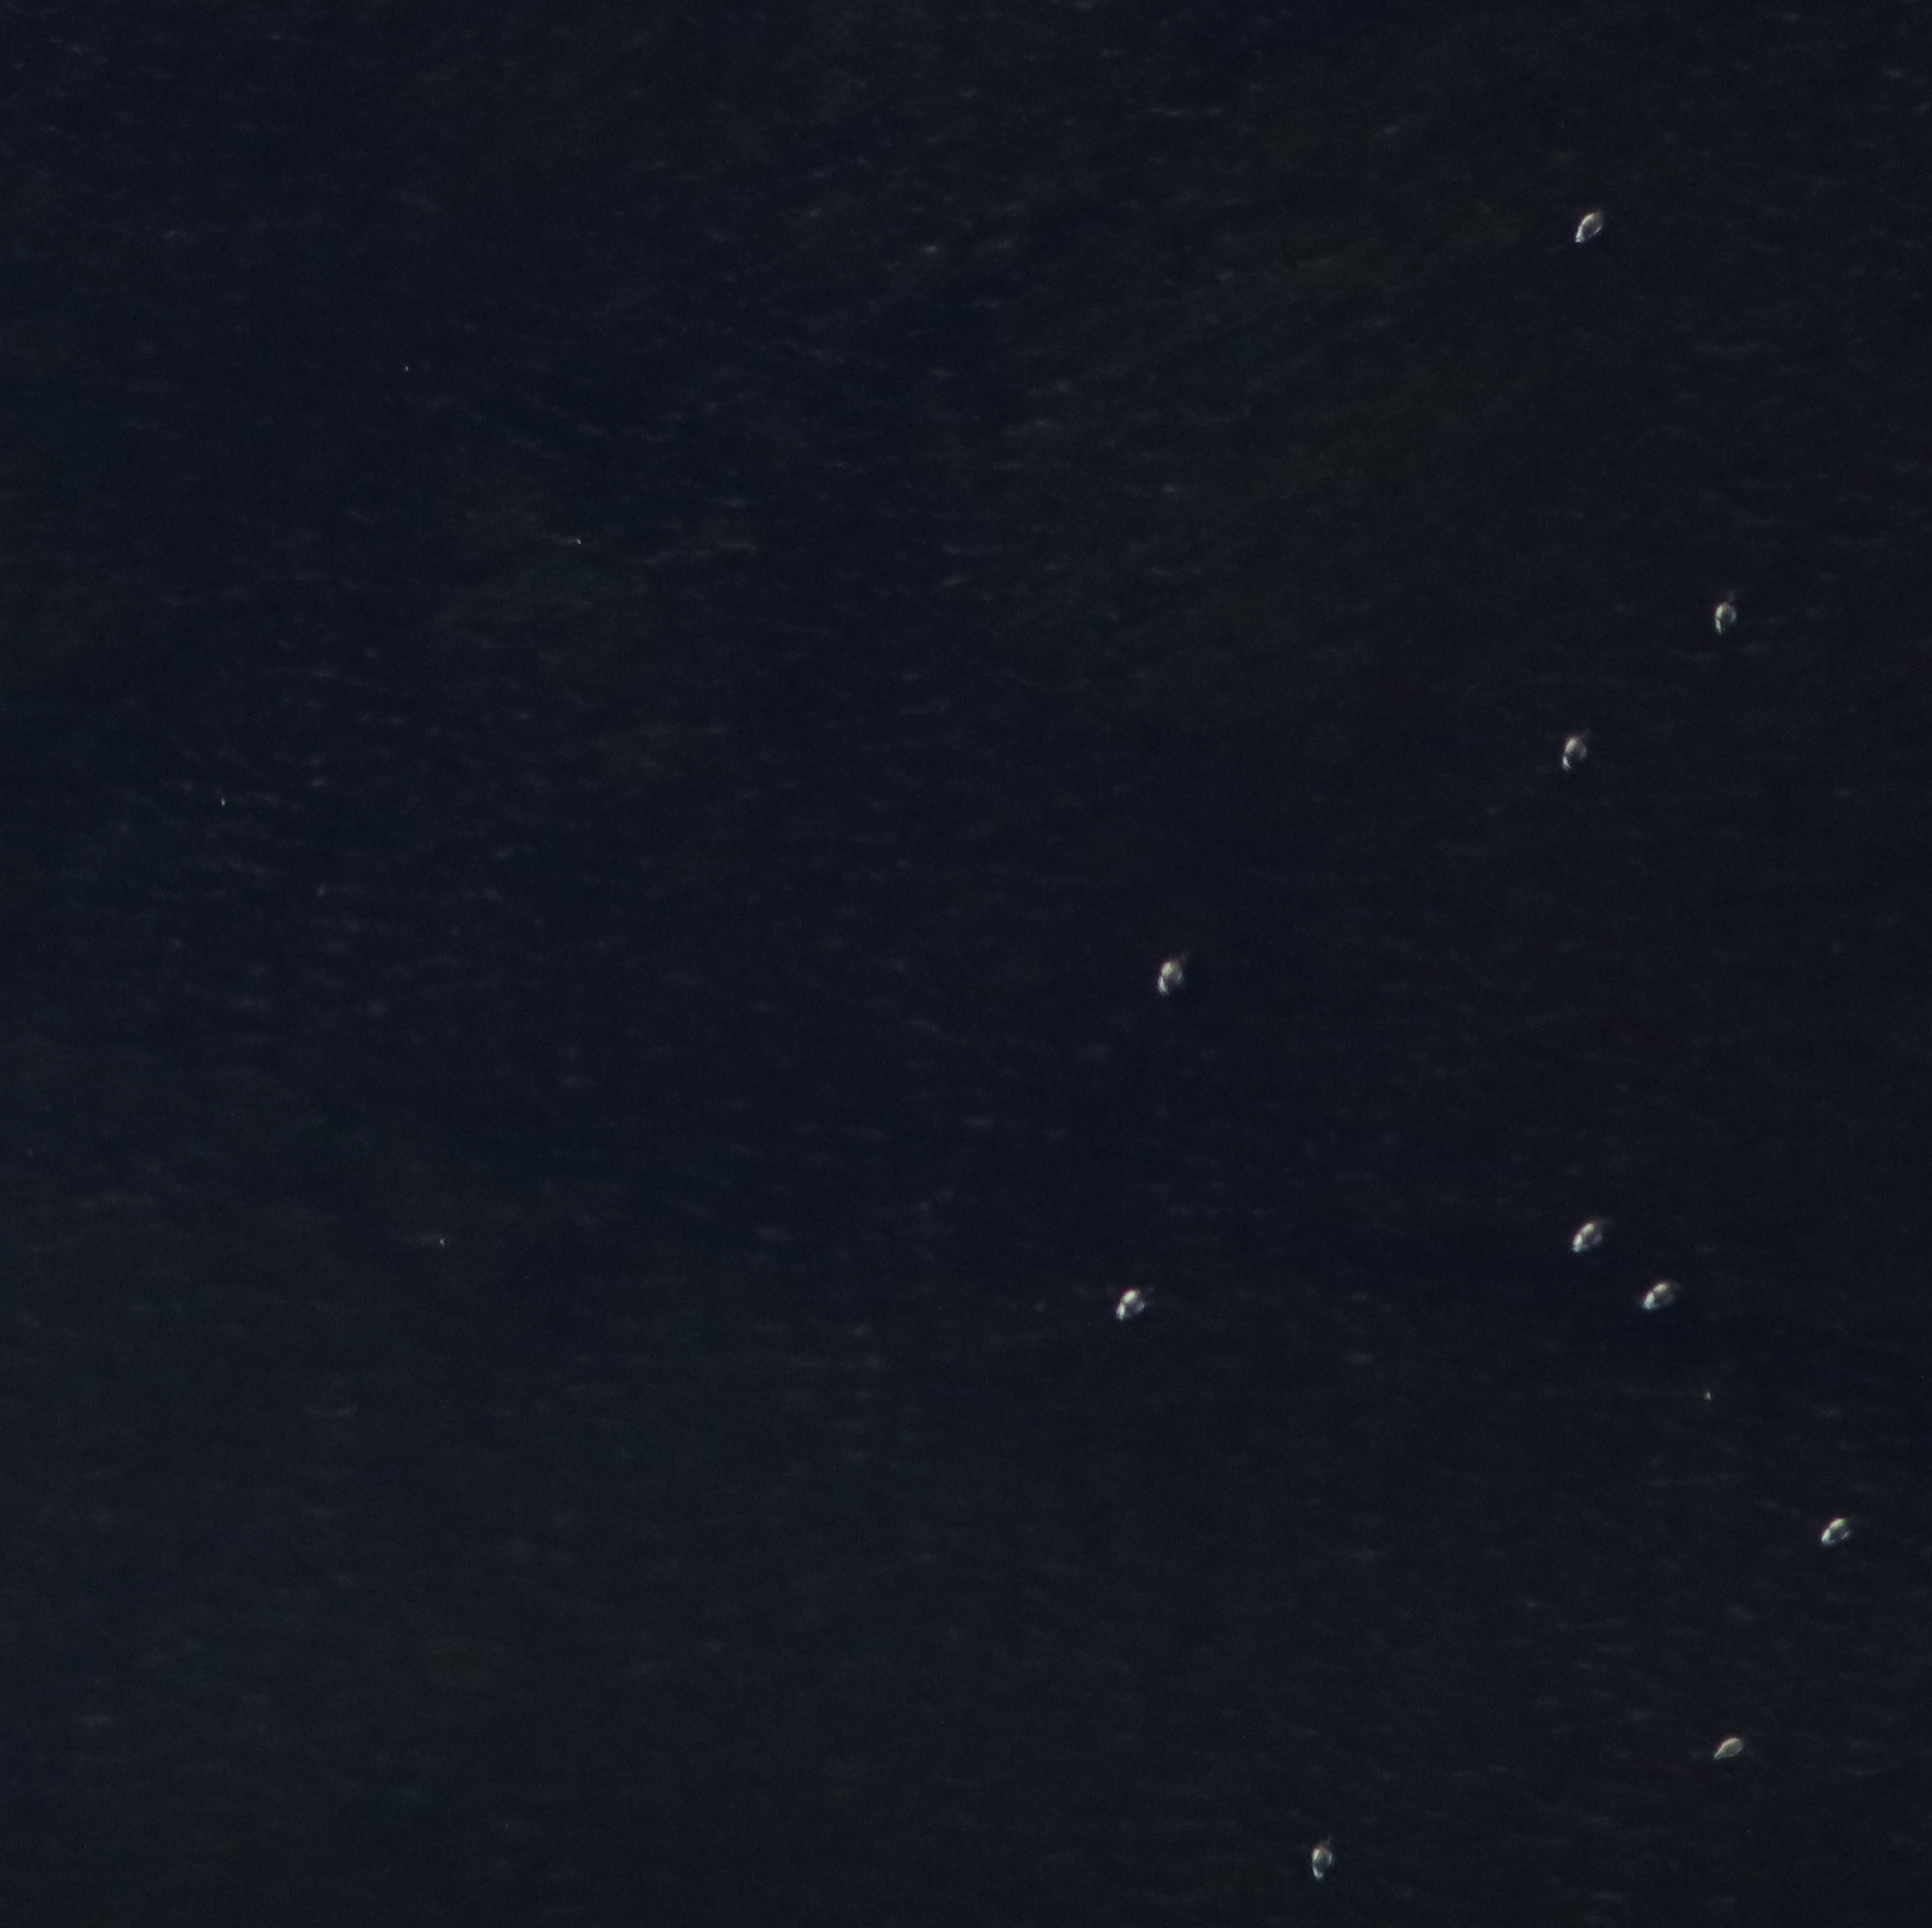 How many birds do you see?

10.